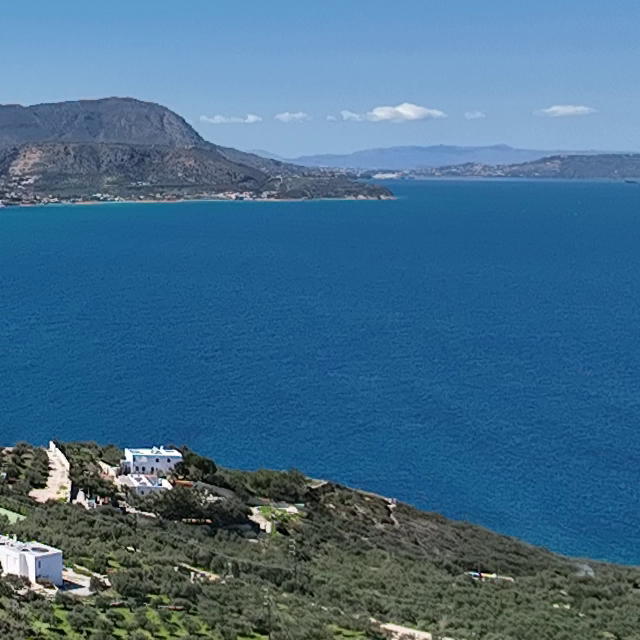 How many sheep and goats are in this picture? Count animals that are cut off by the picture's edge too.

0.